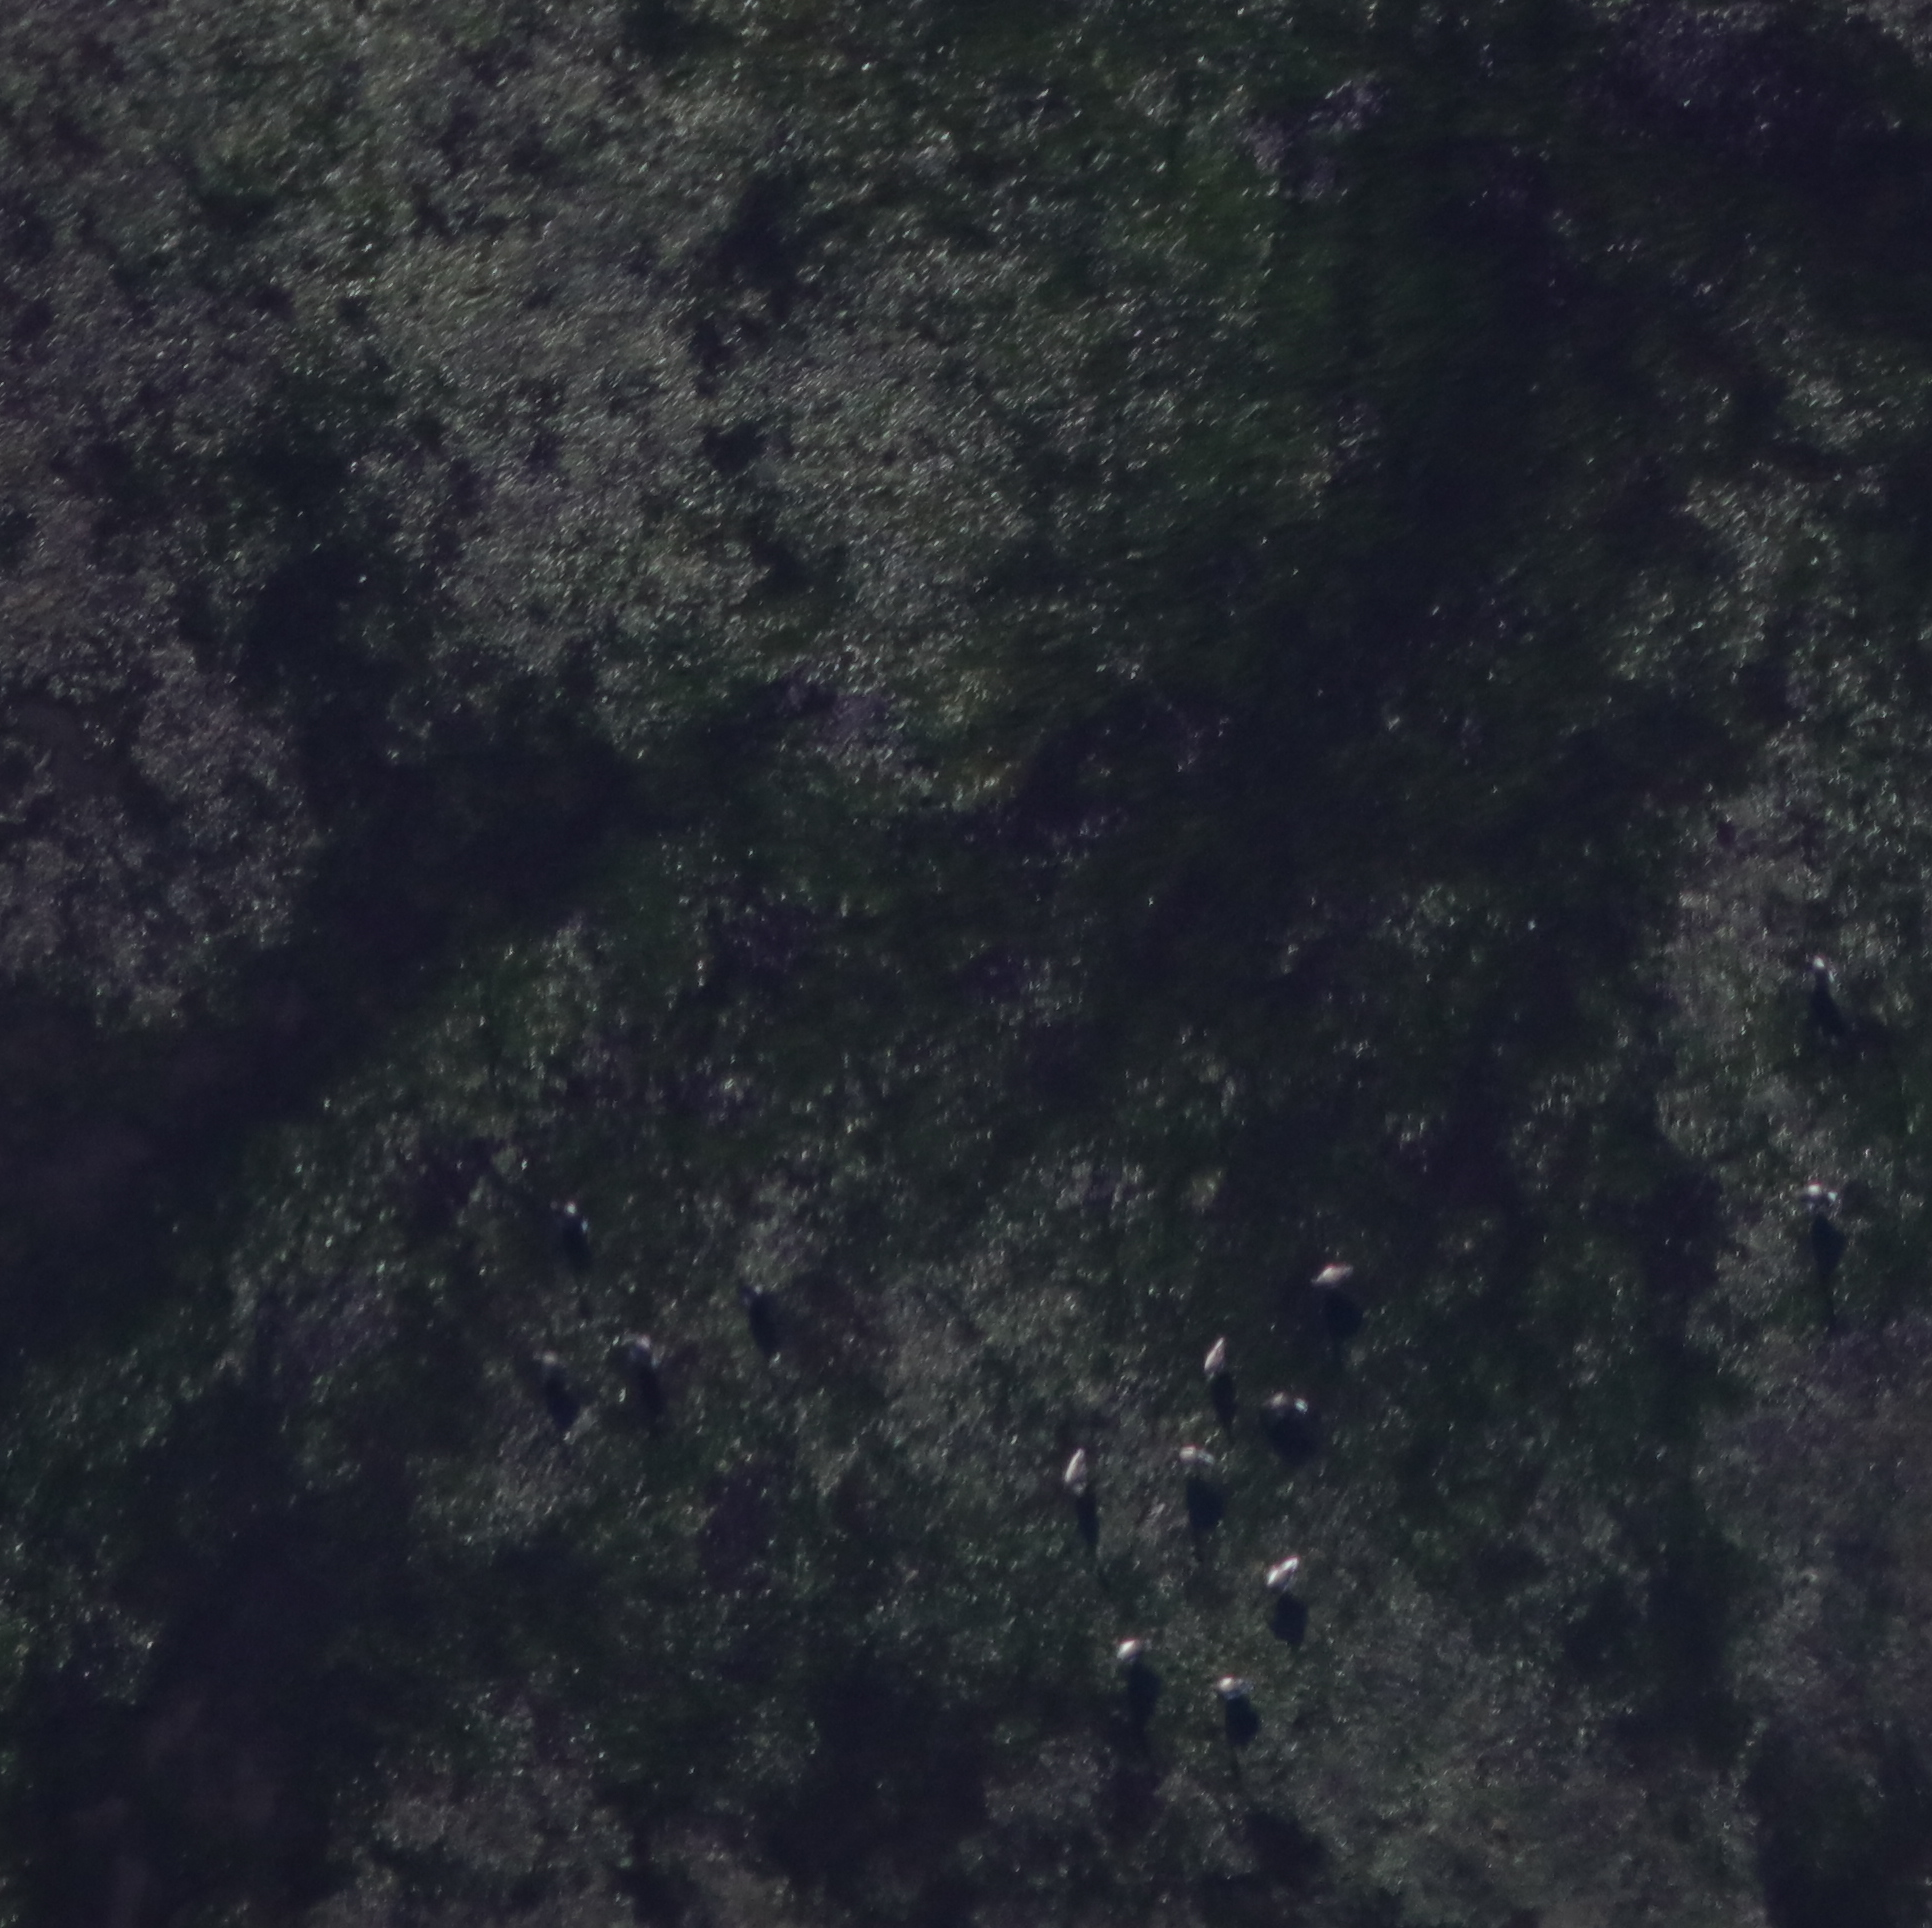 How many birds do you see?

10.